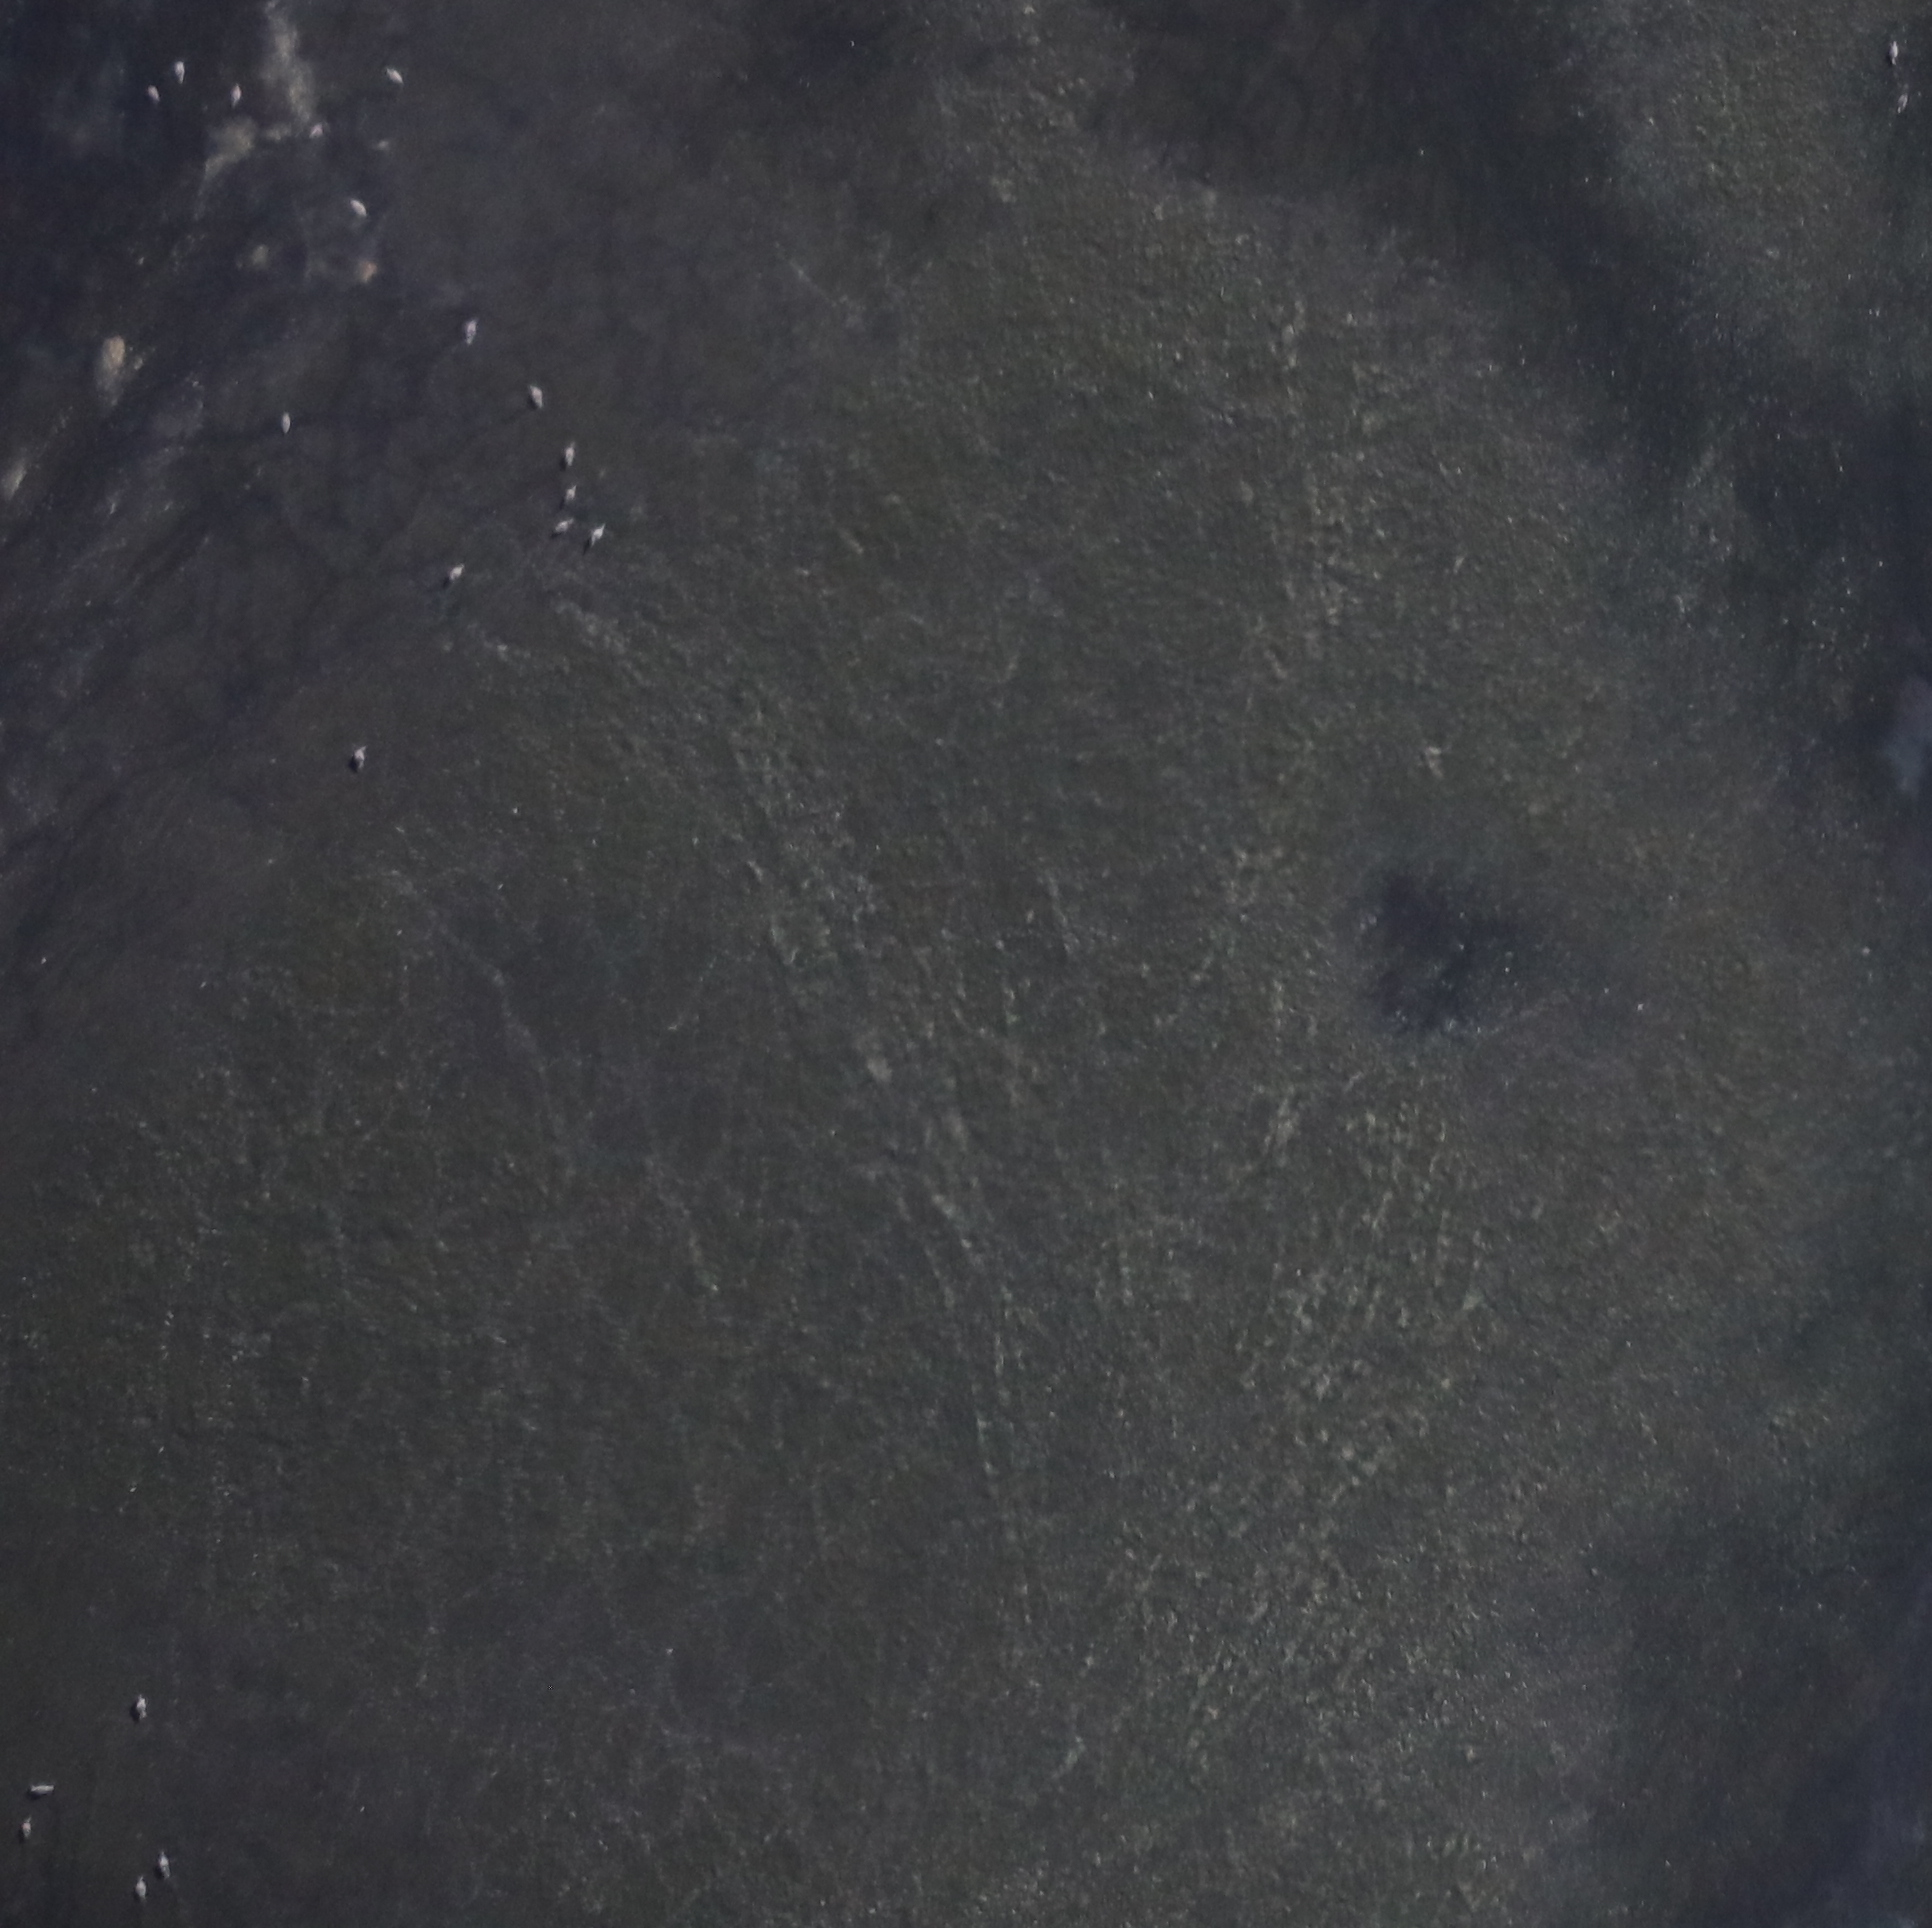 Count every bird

22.